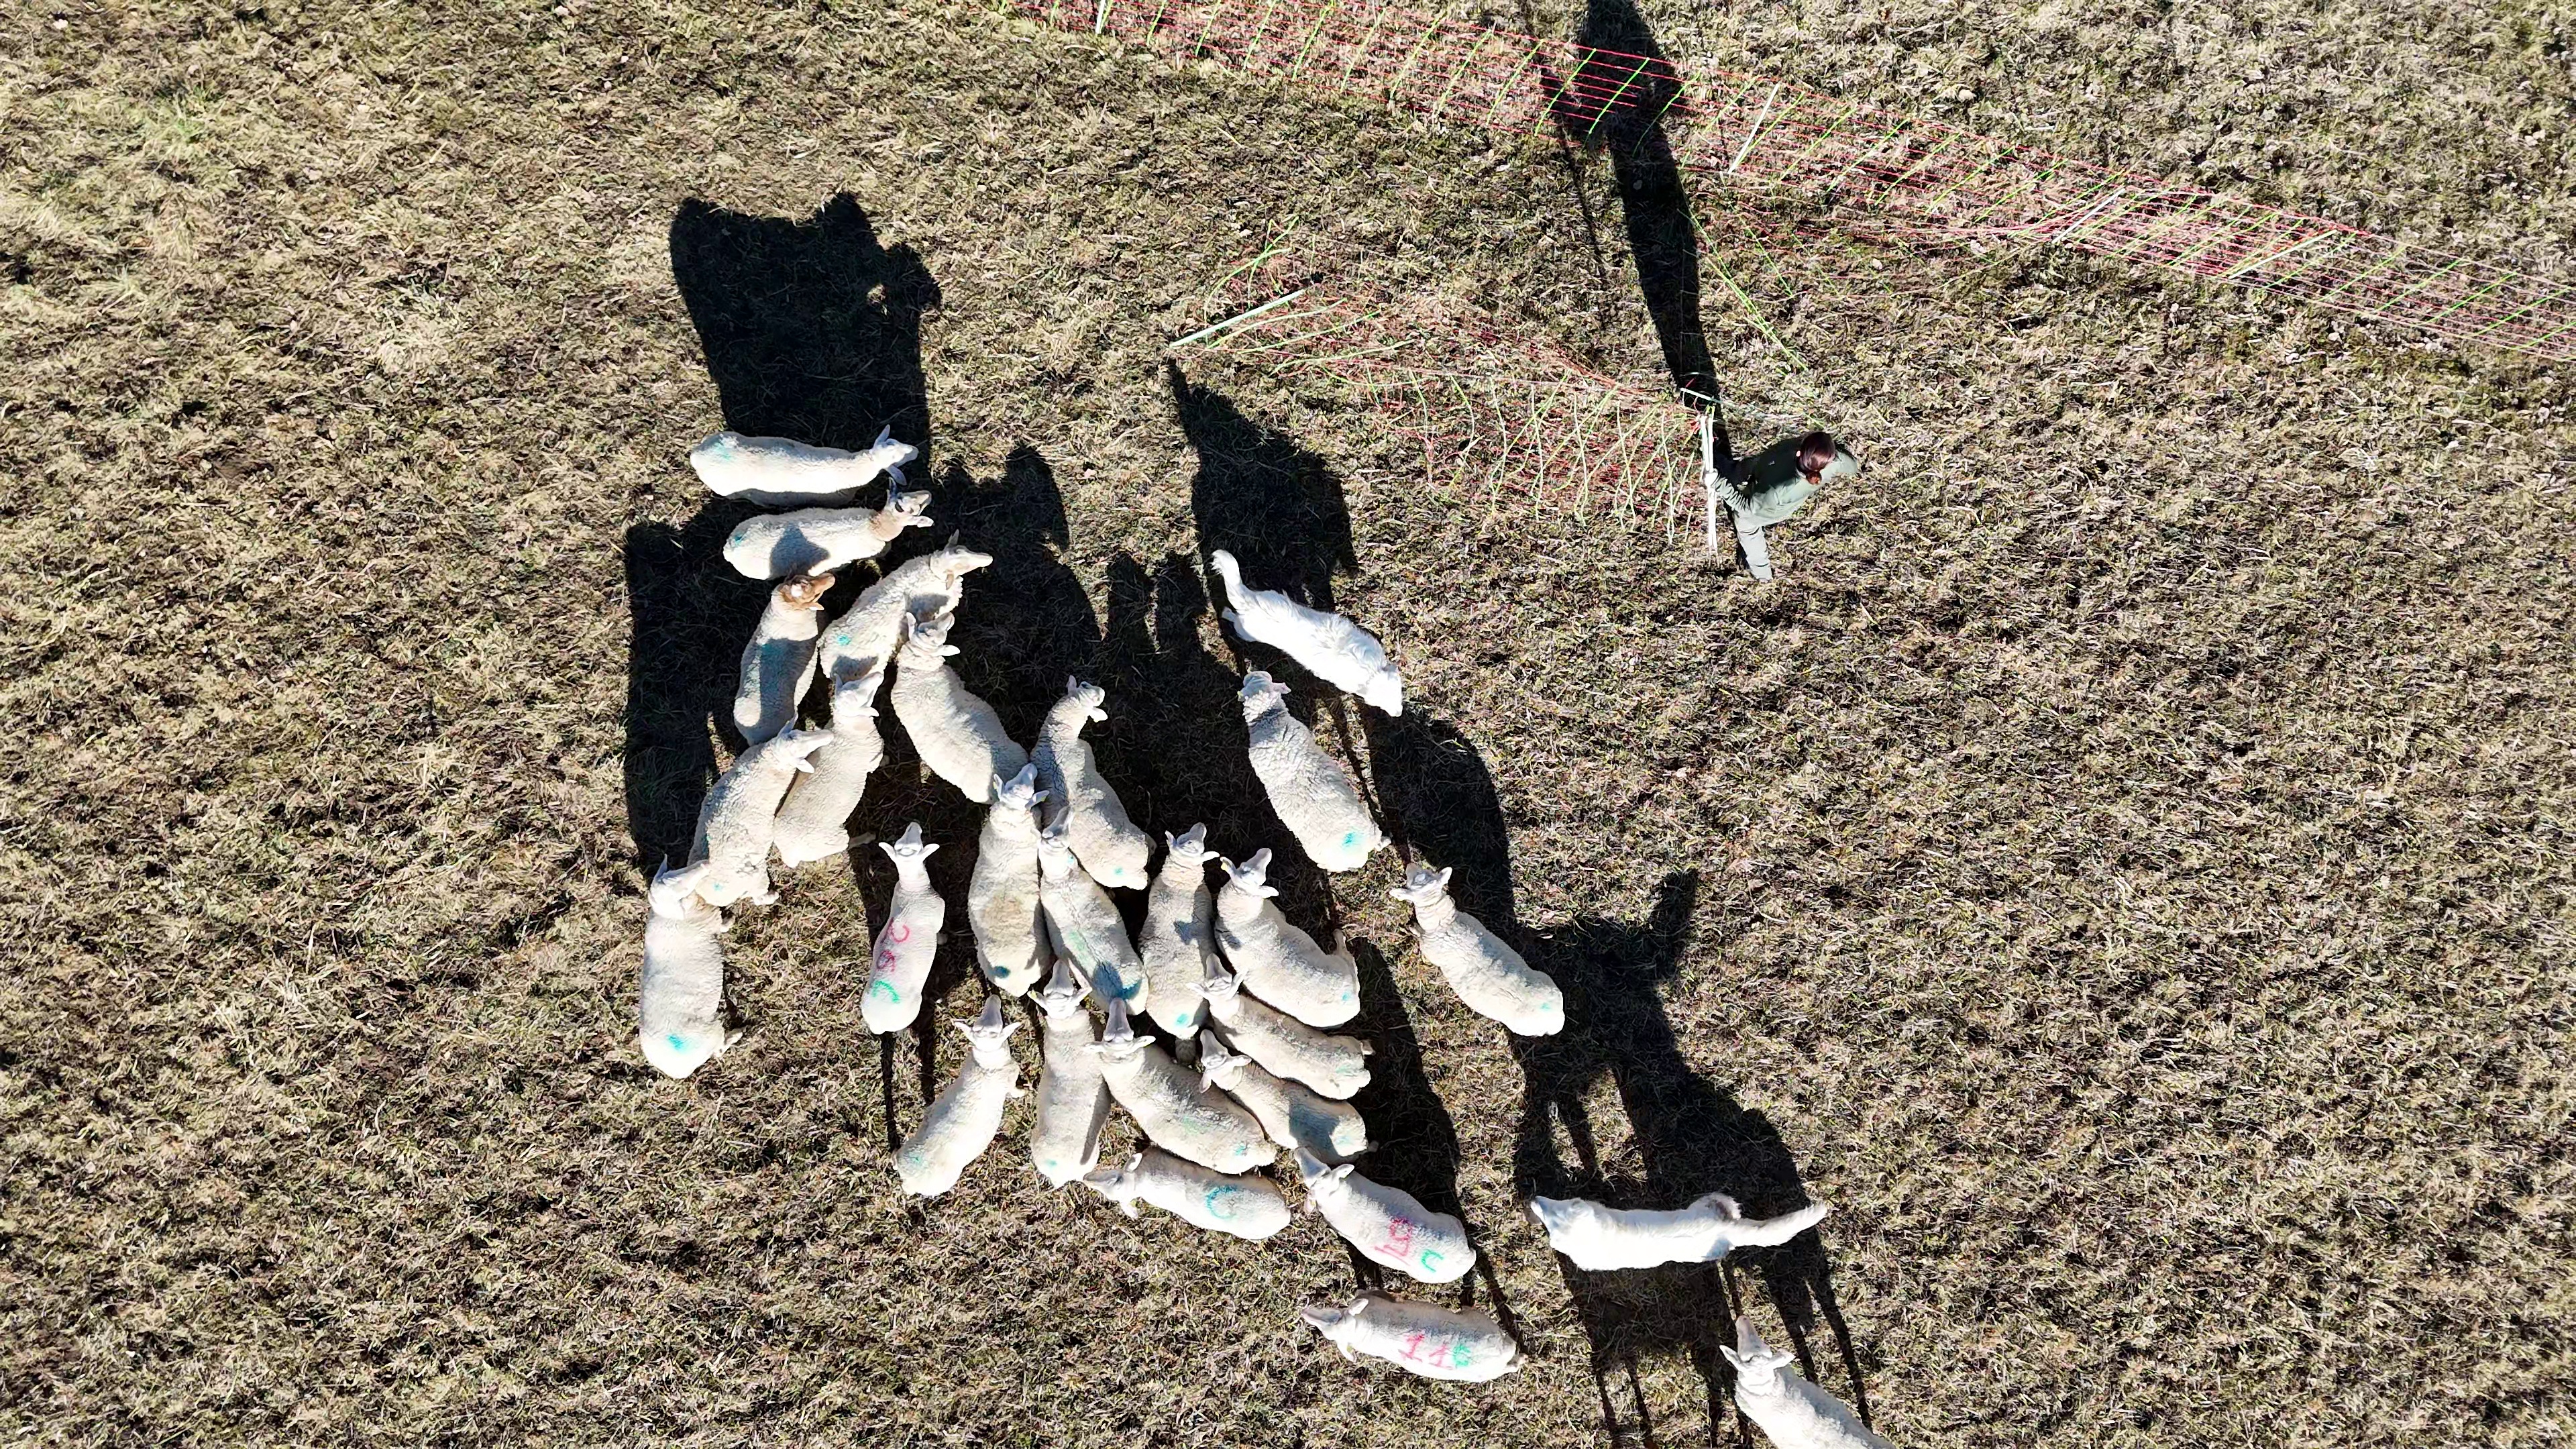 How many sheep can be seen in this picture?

25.